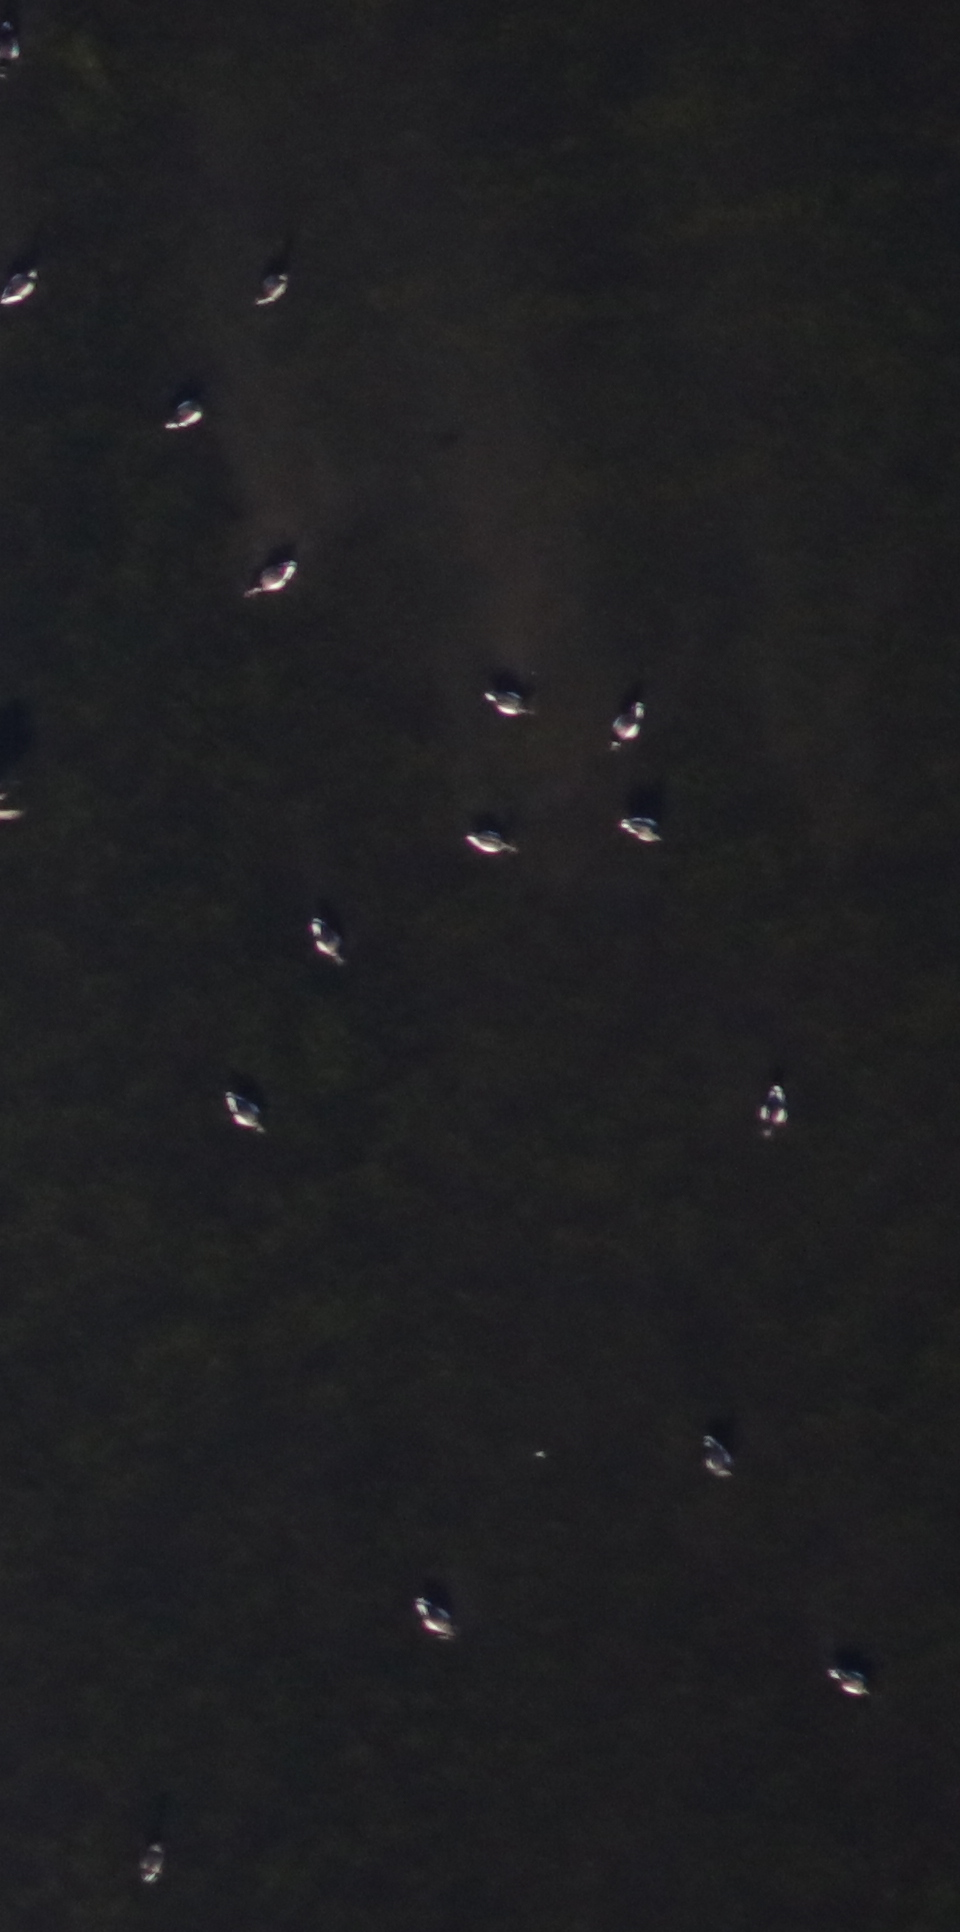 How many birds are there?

16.